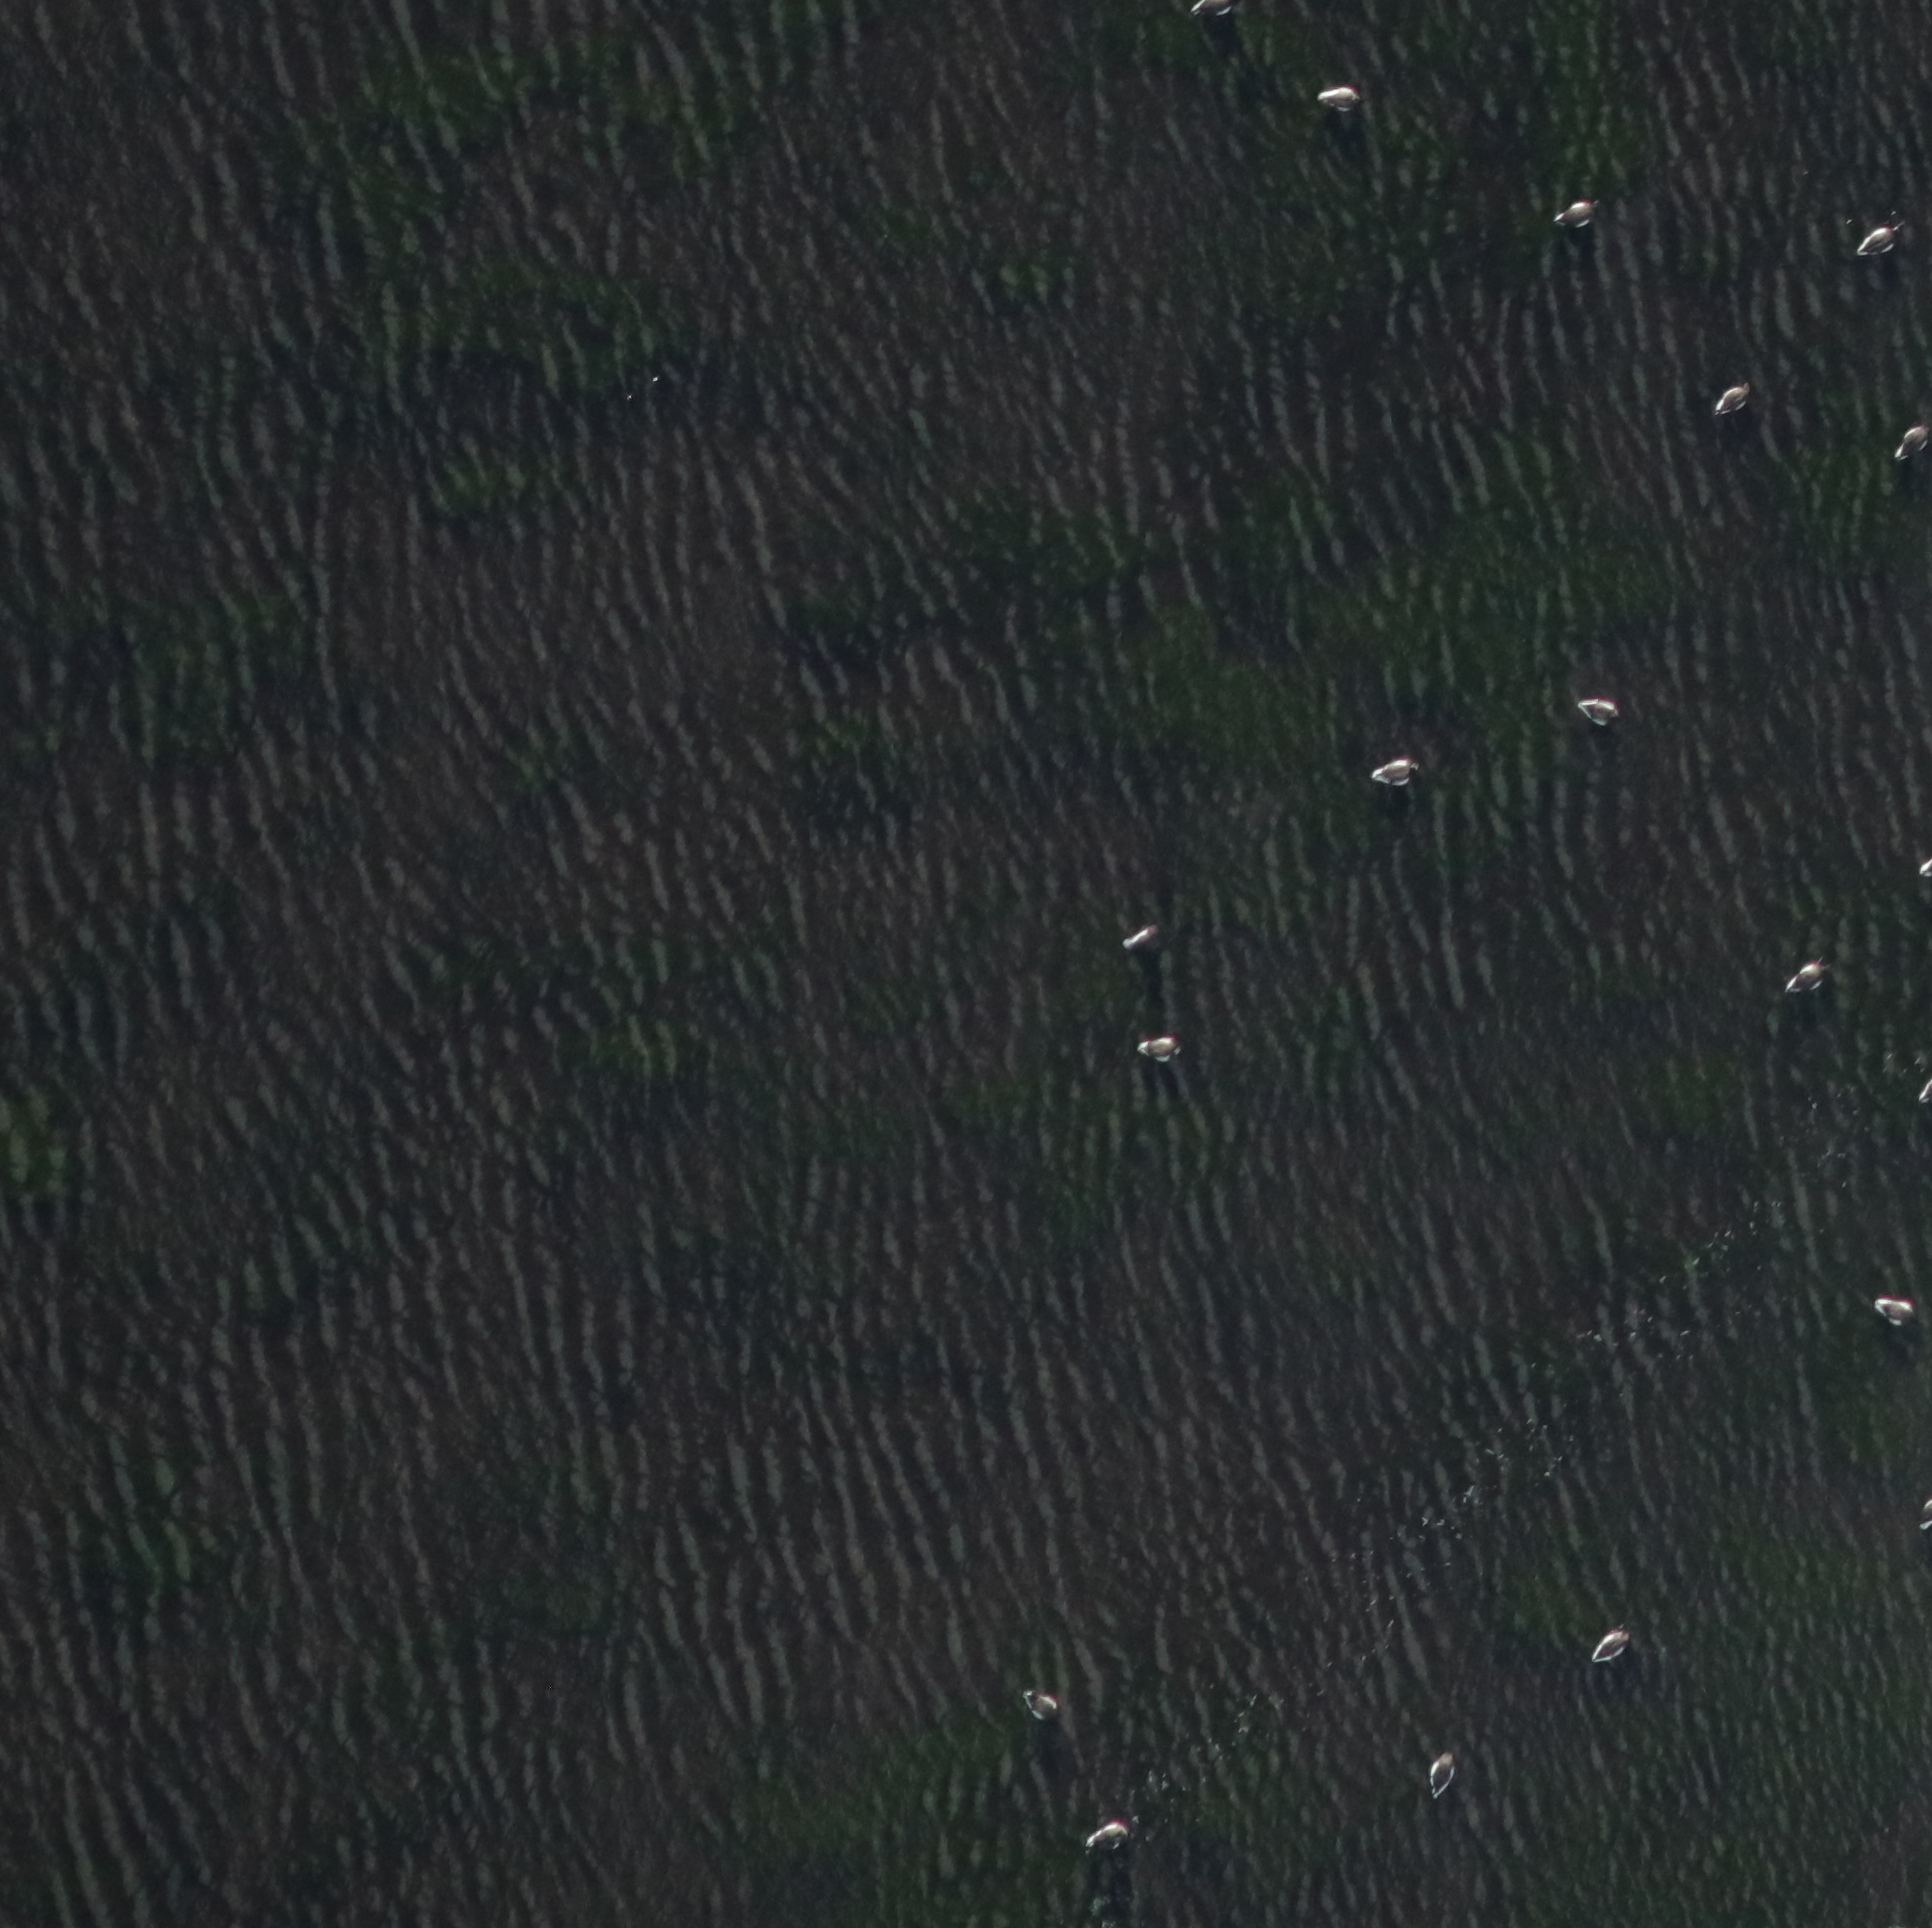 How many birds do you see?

16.